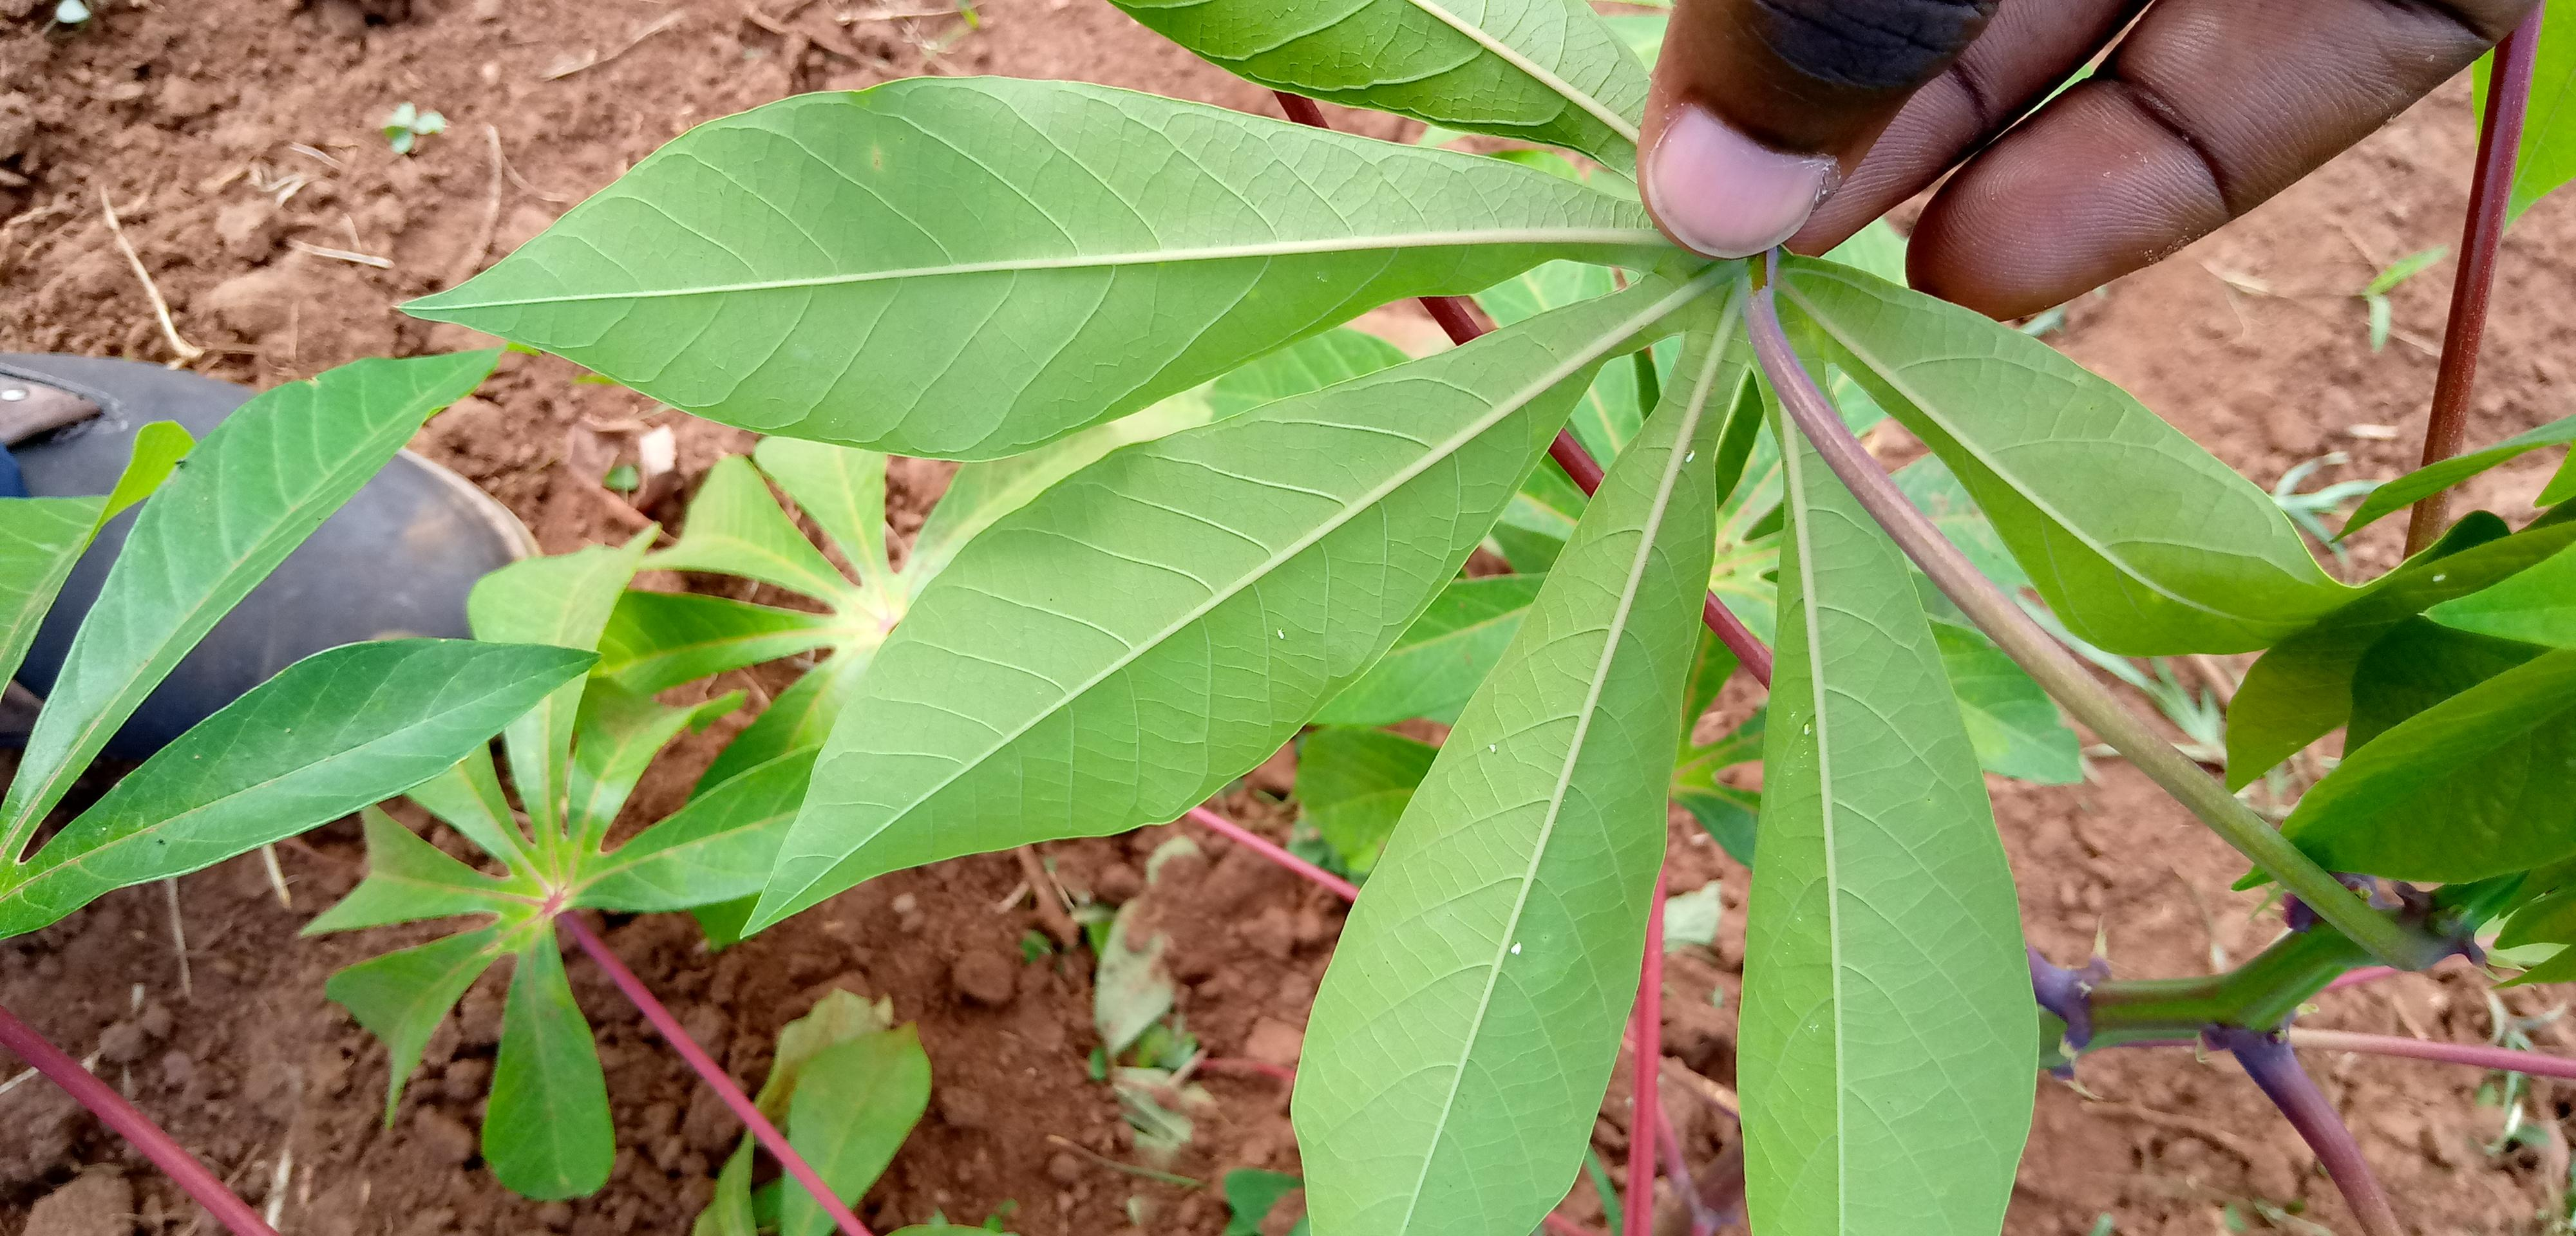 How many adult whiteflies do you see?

5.